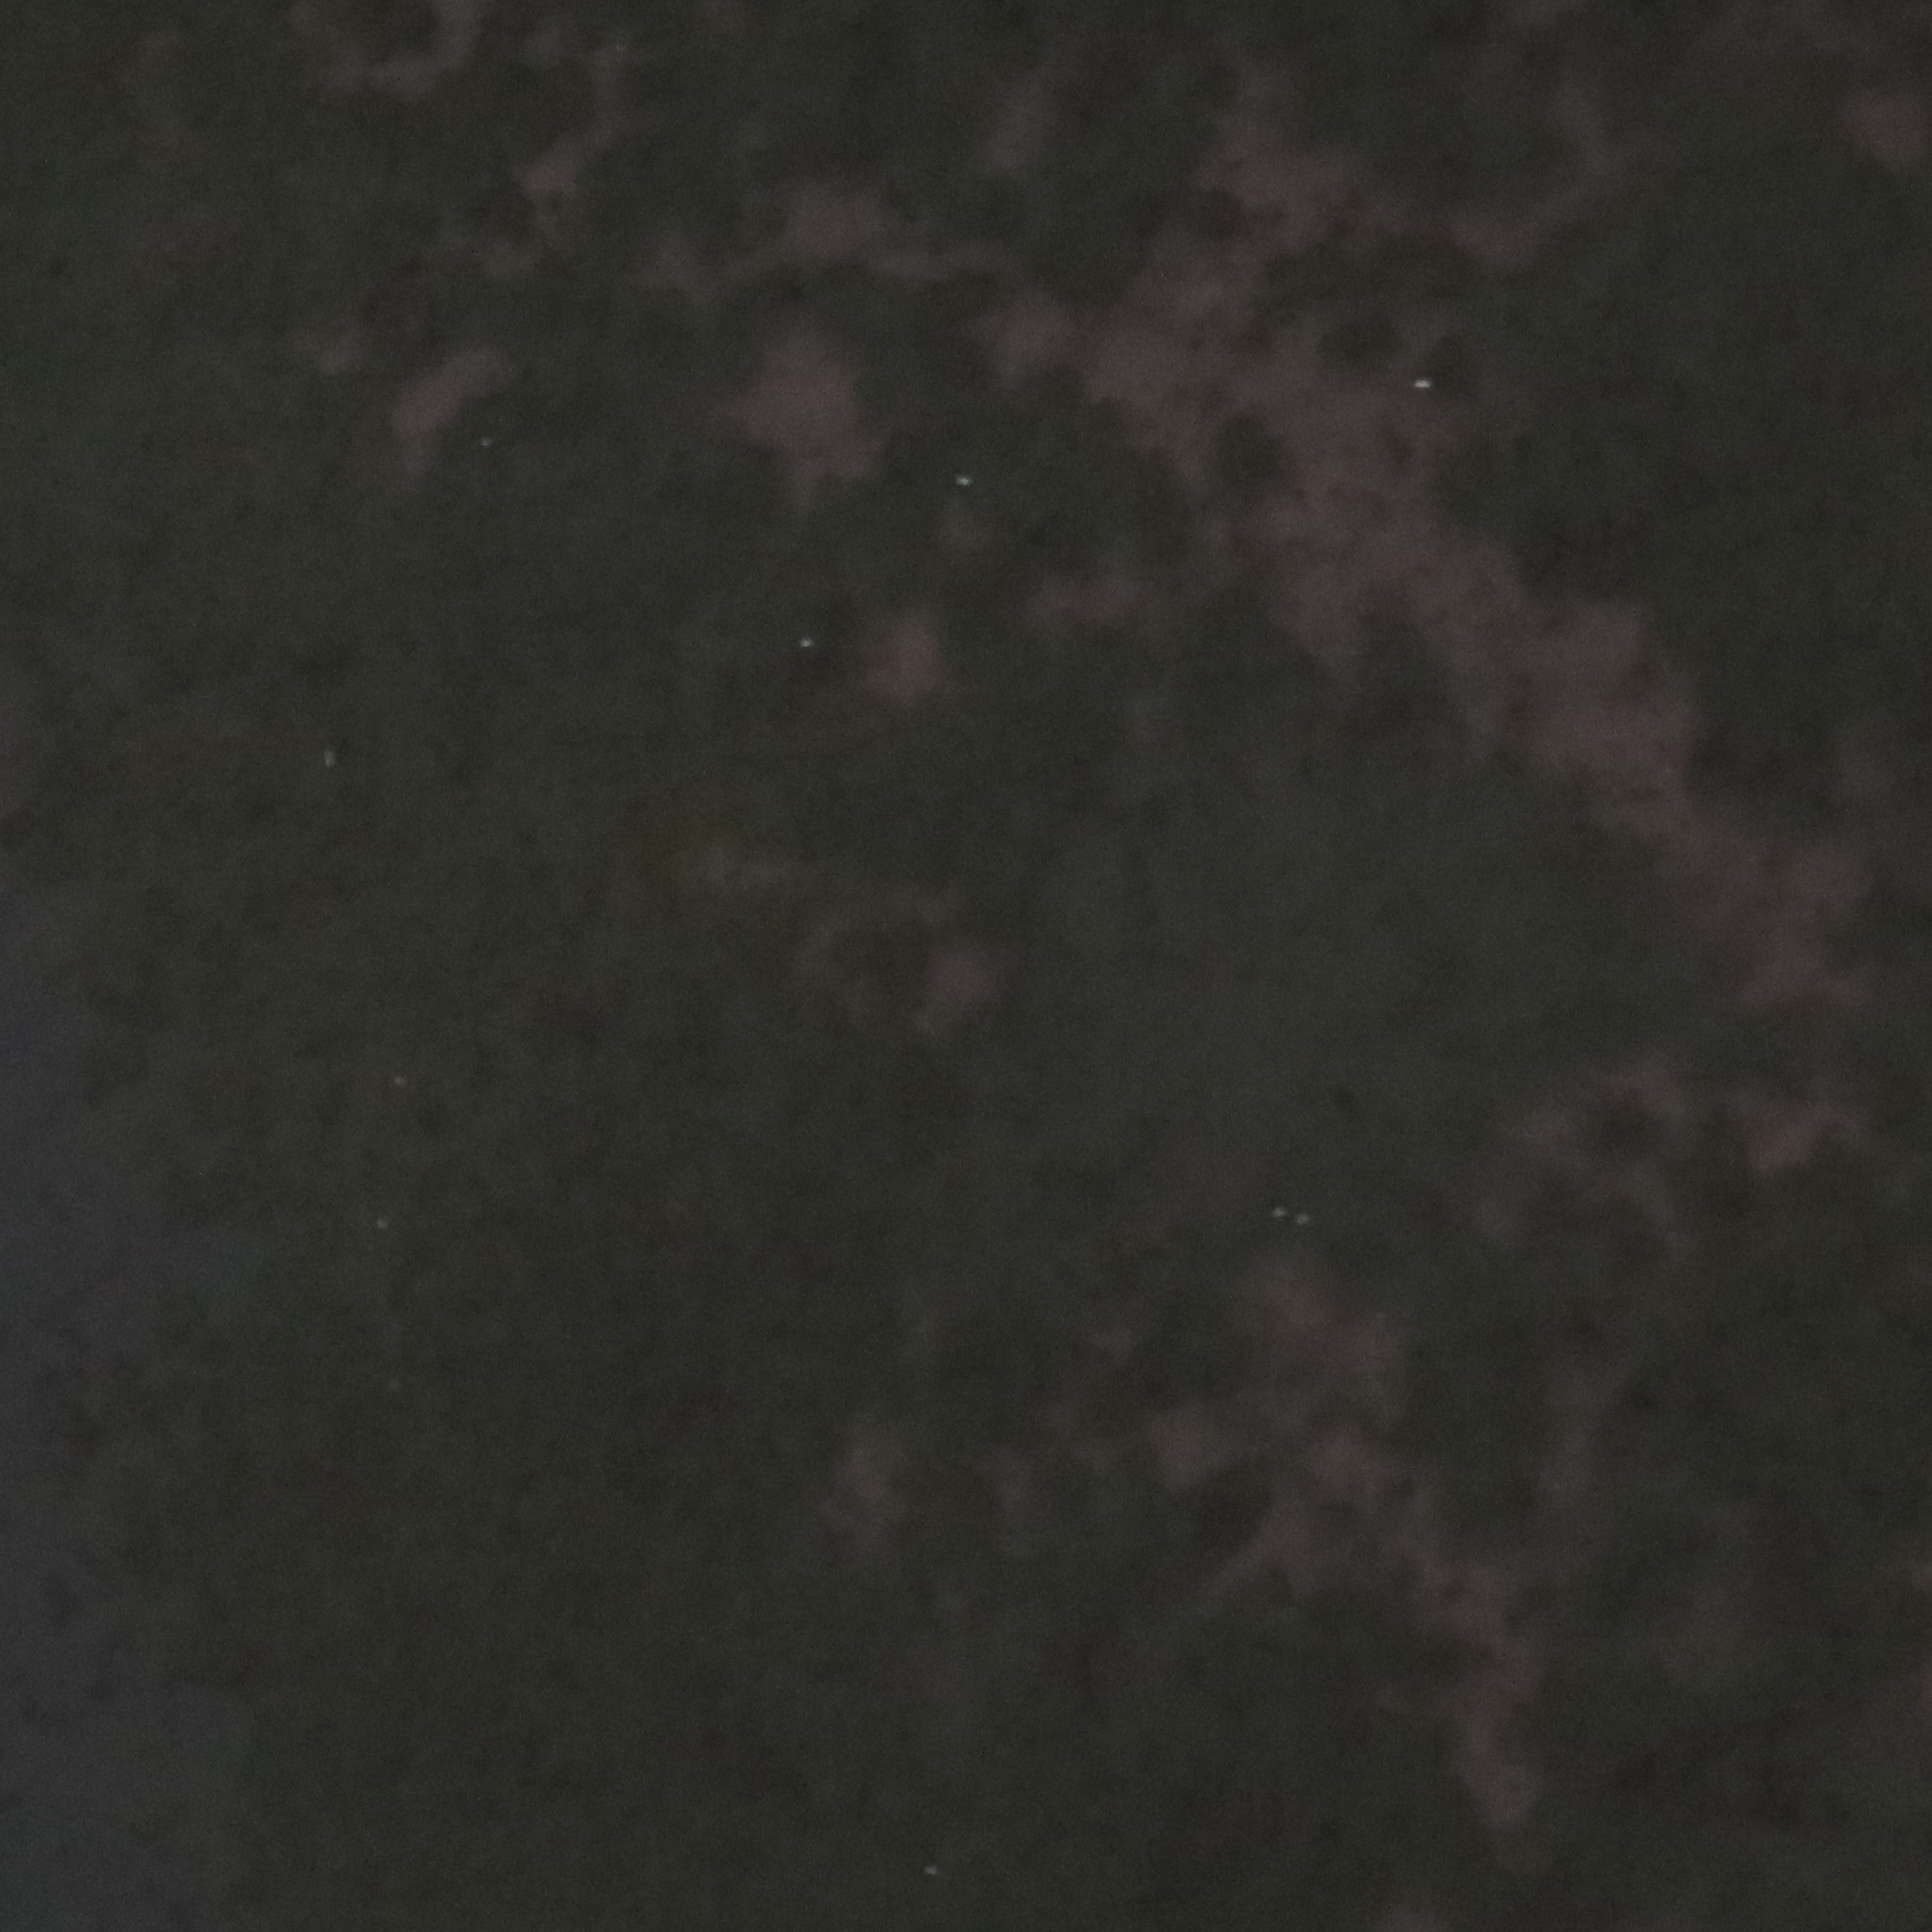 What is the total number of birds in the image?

0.